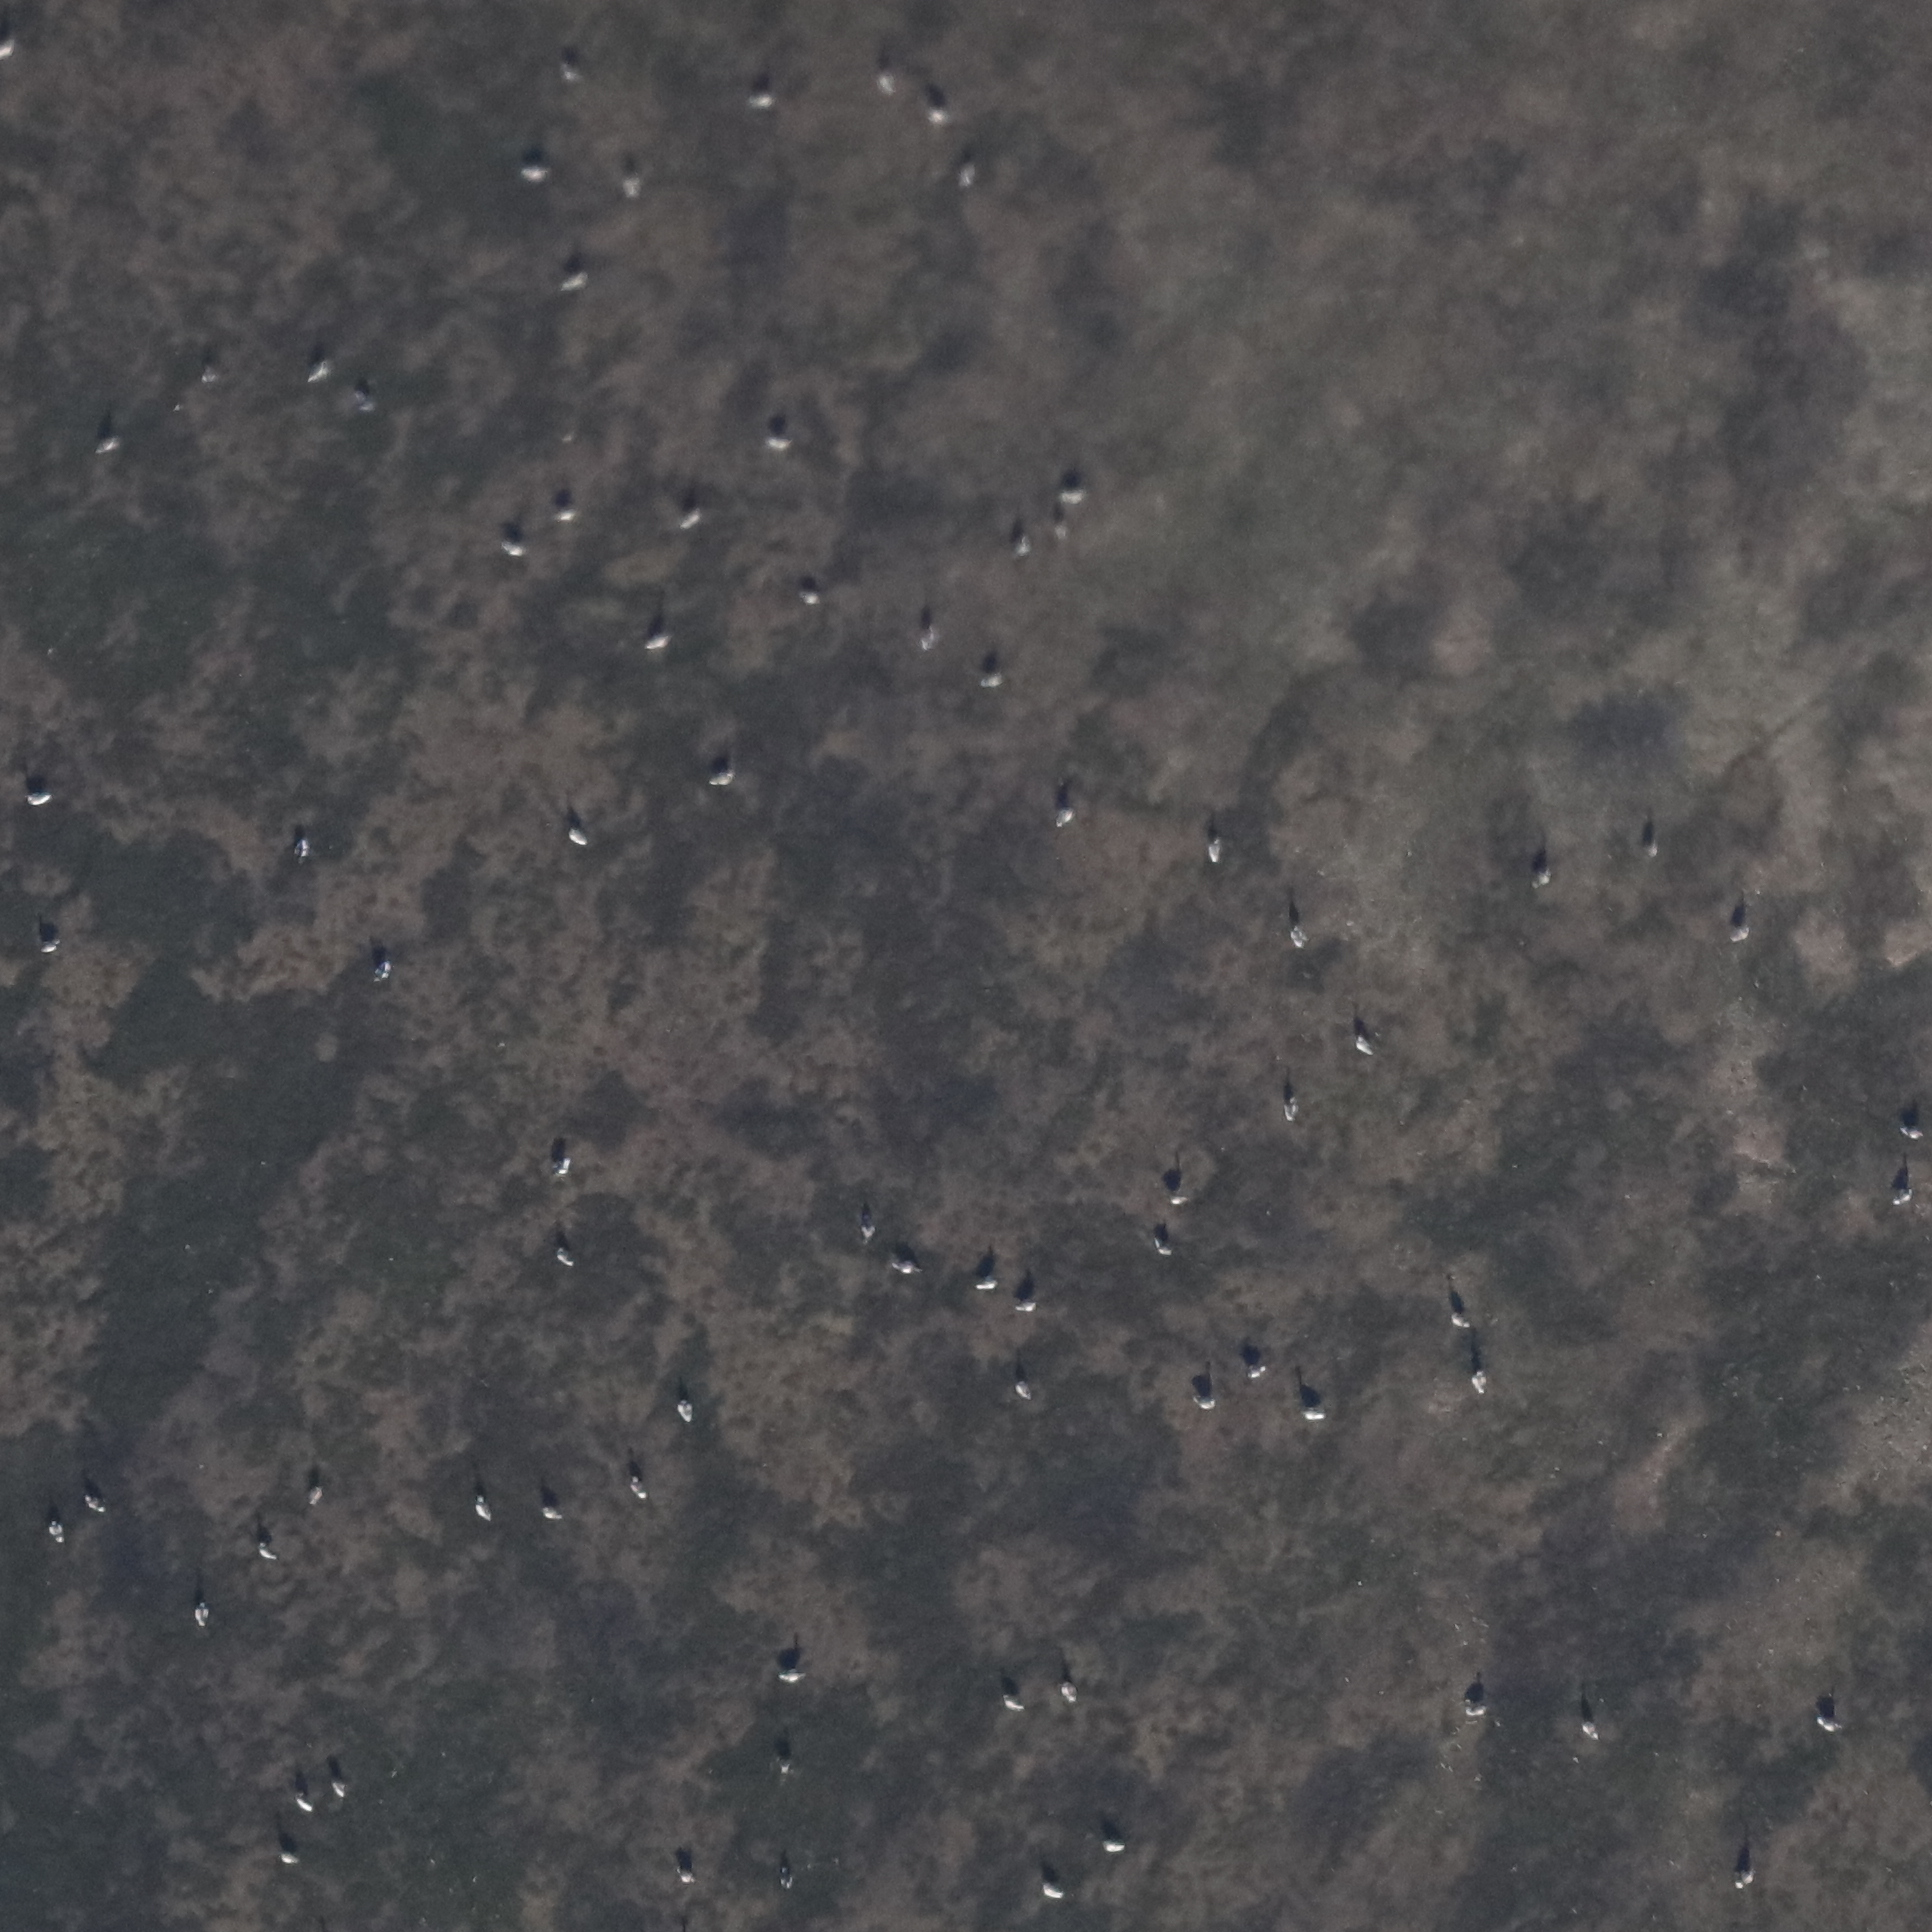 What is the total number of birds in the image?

78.